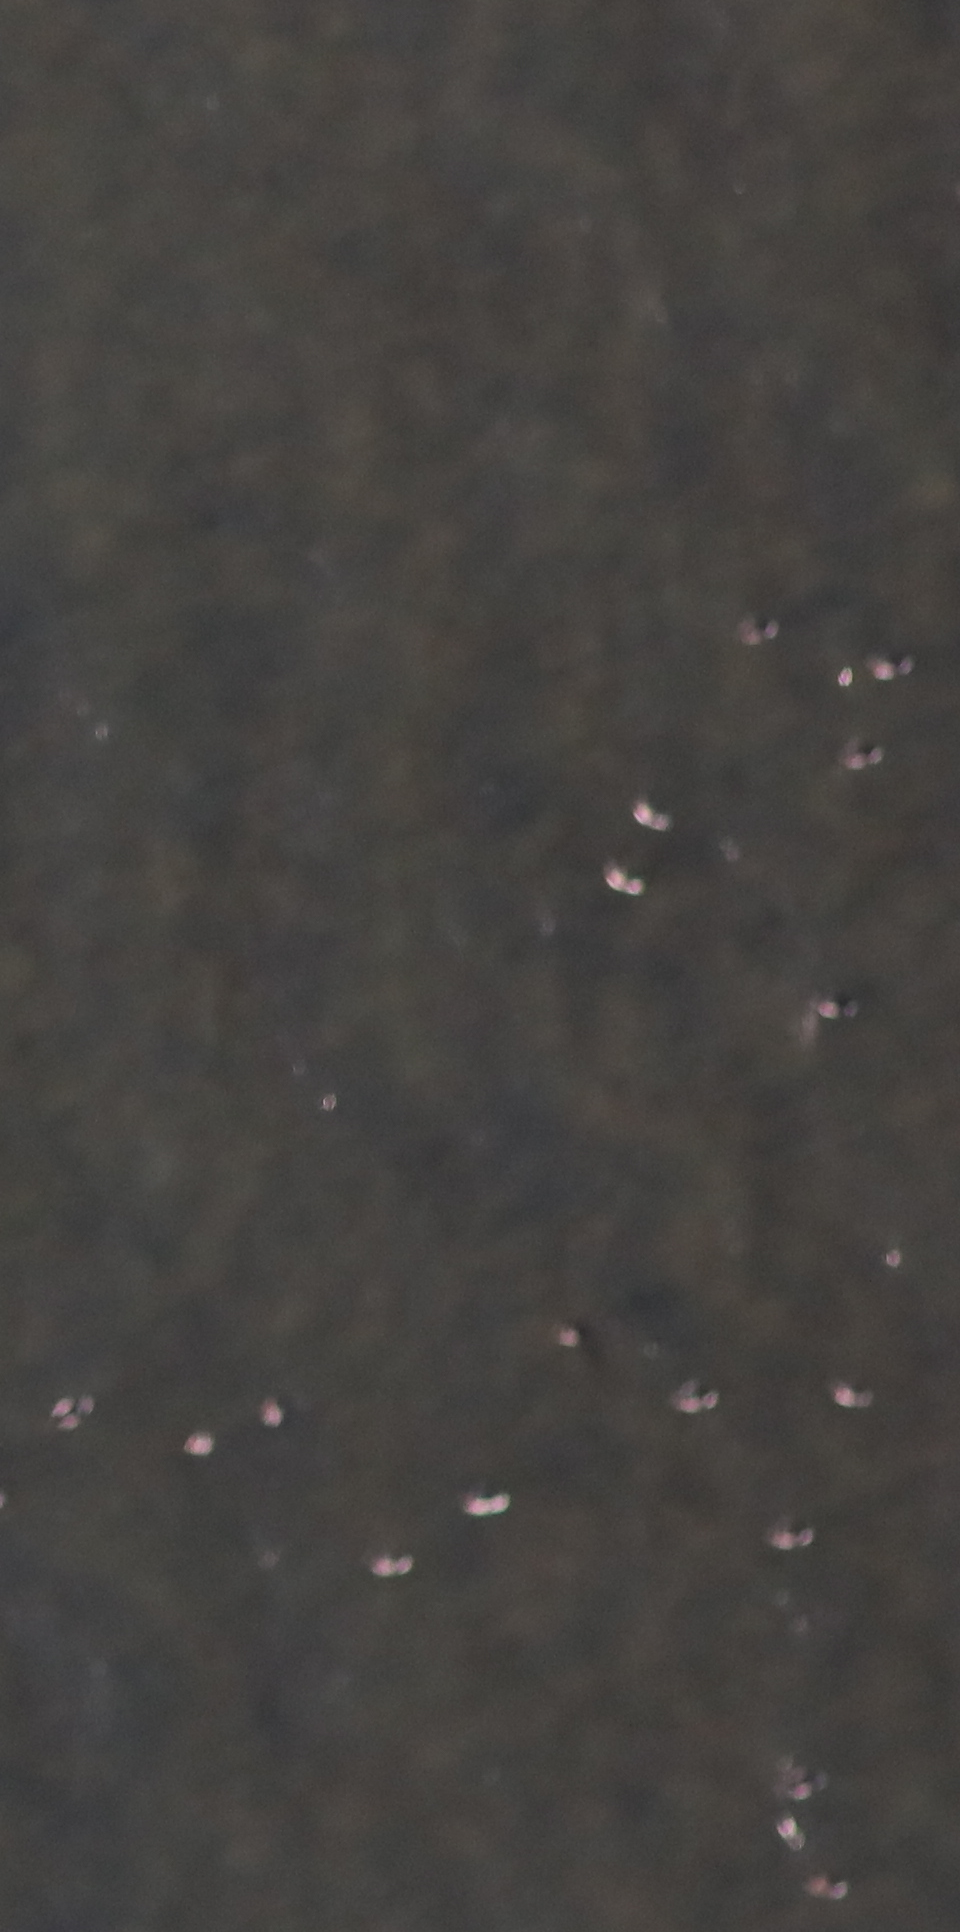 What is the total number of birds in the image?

18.